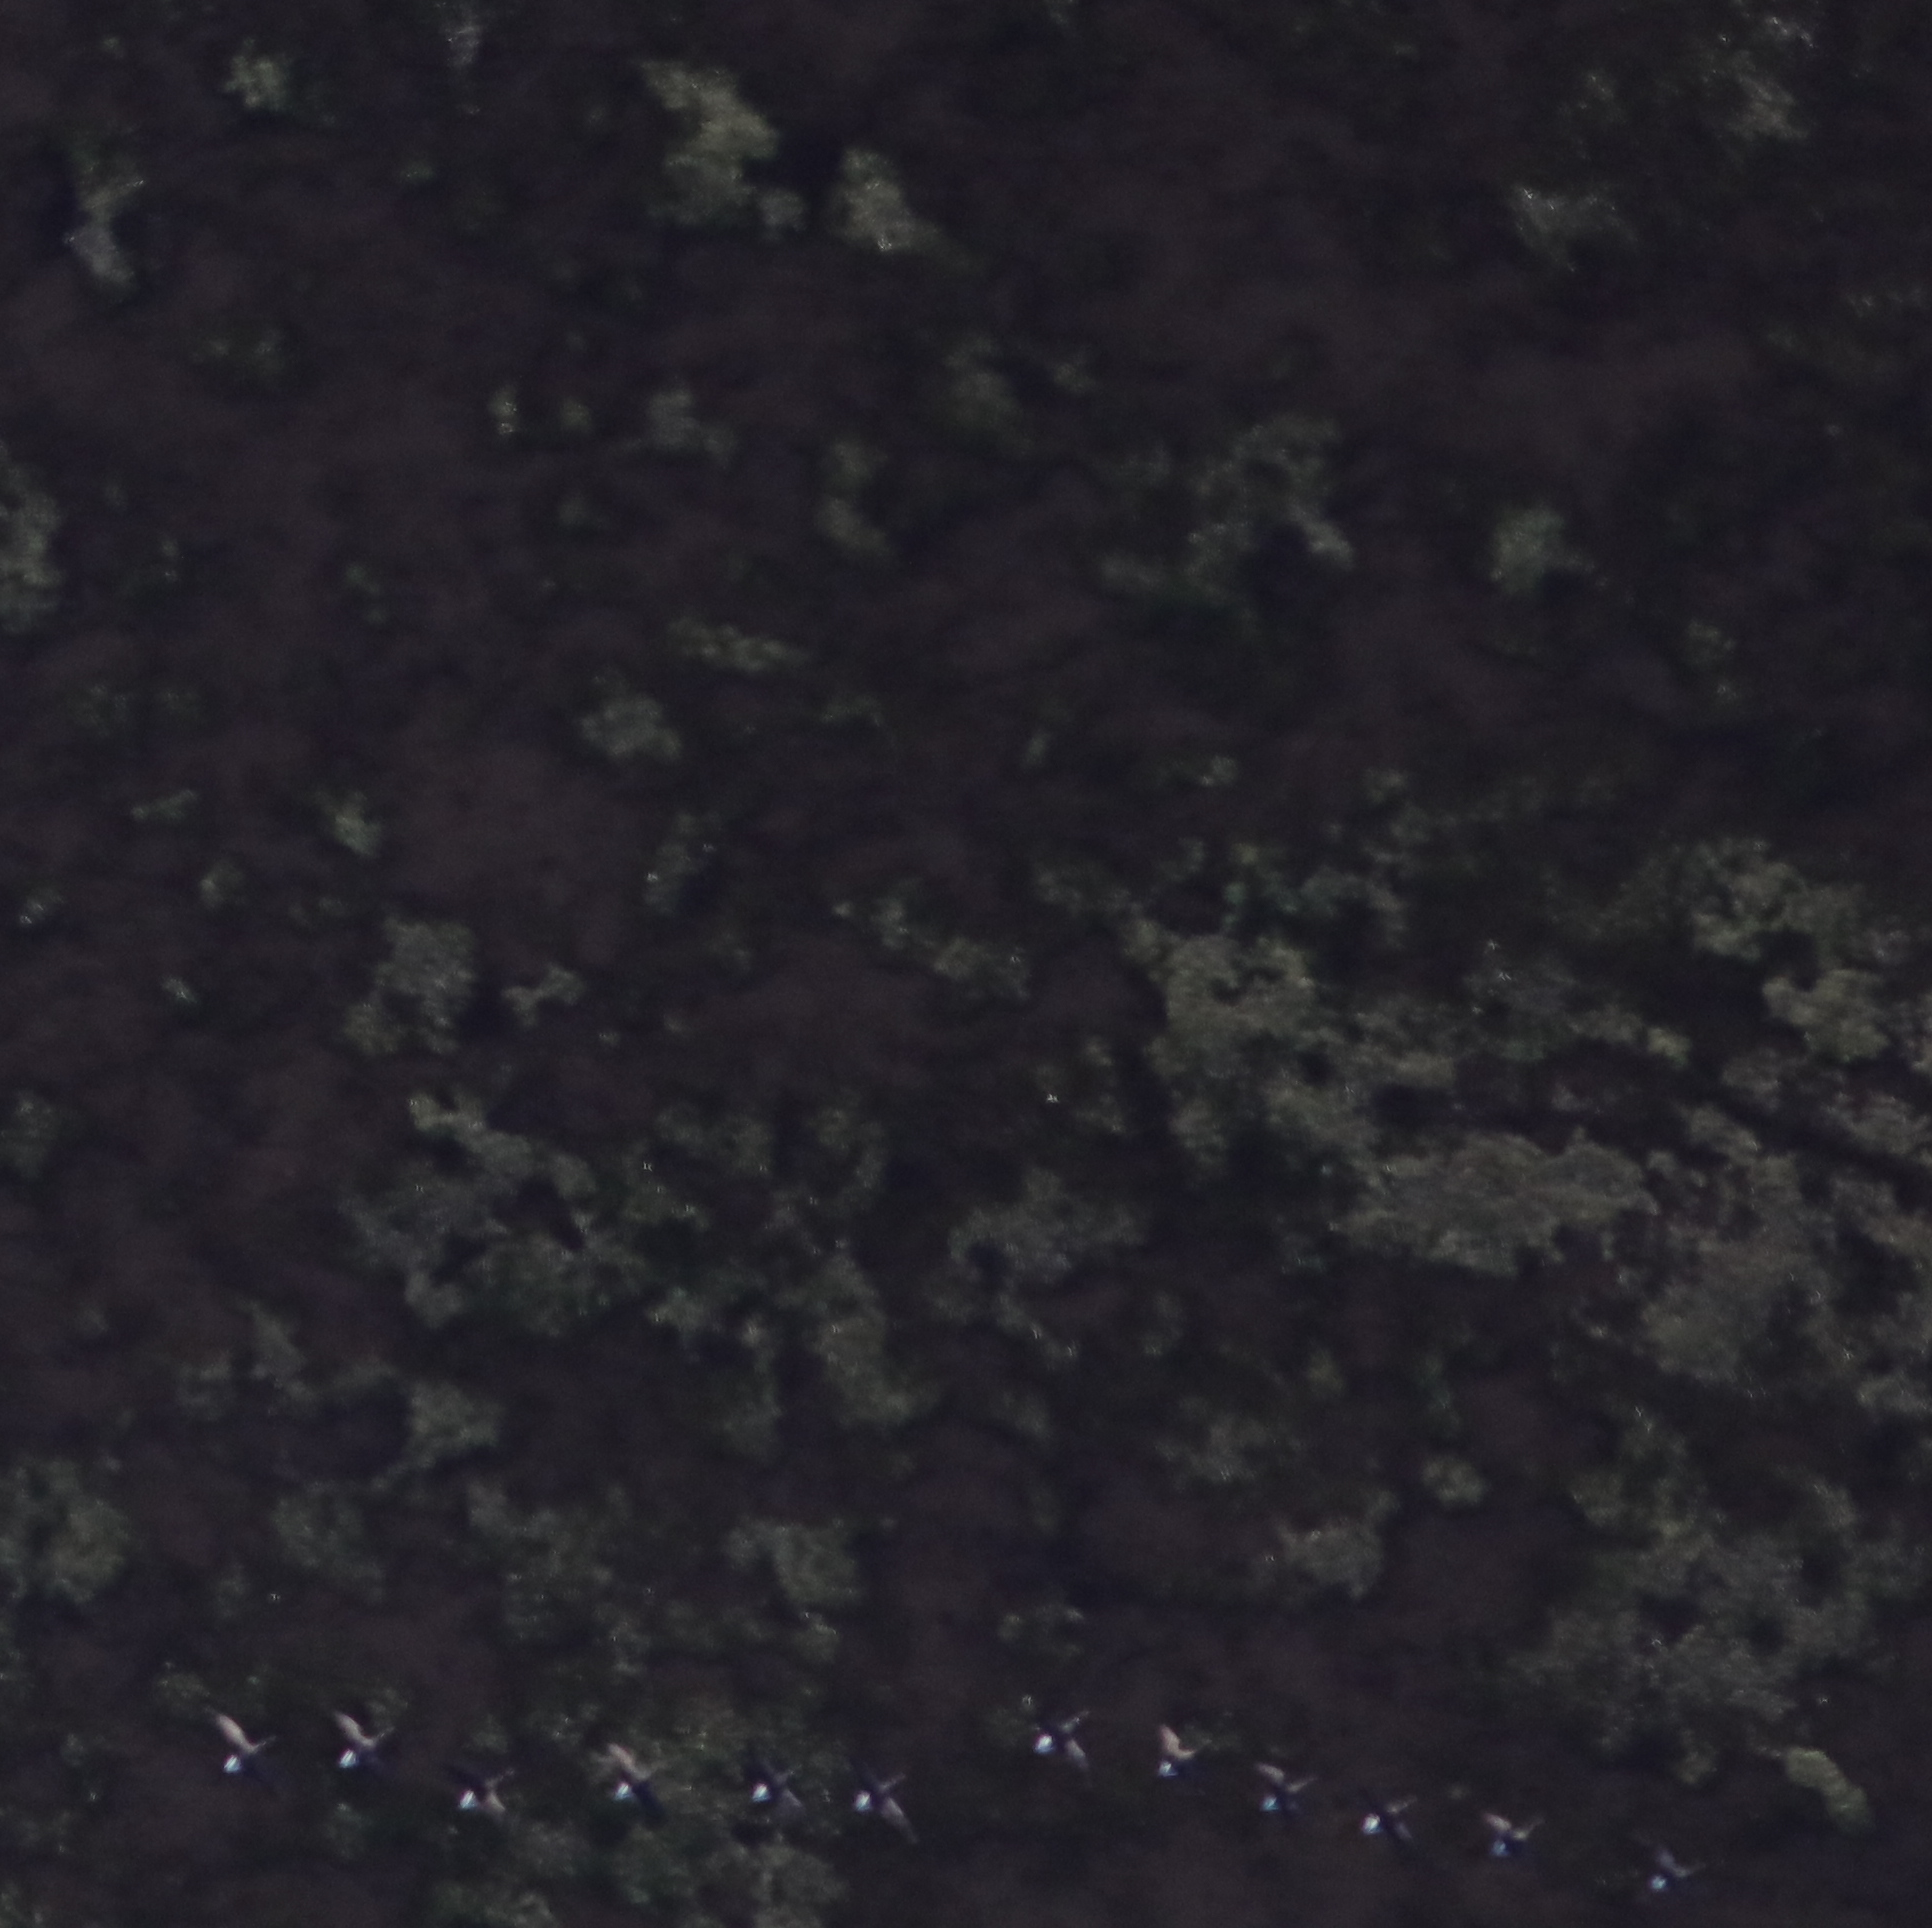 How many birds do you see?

12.